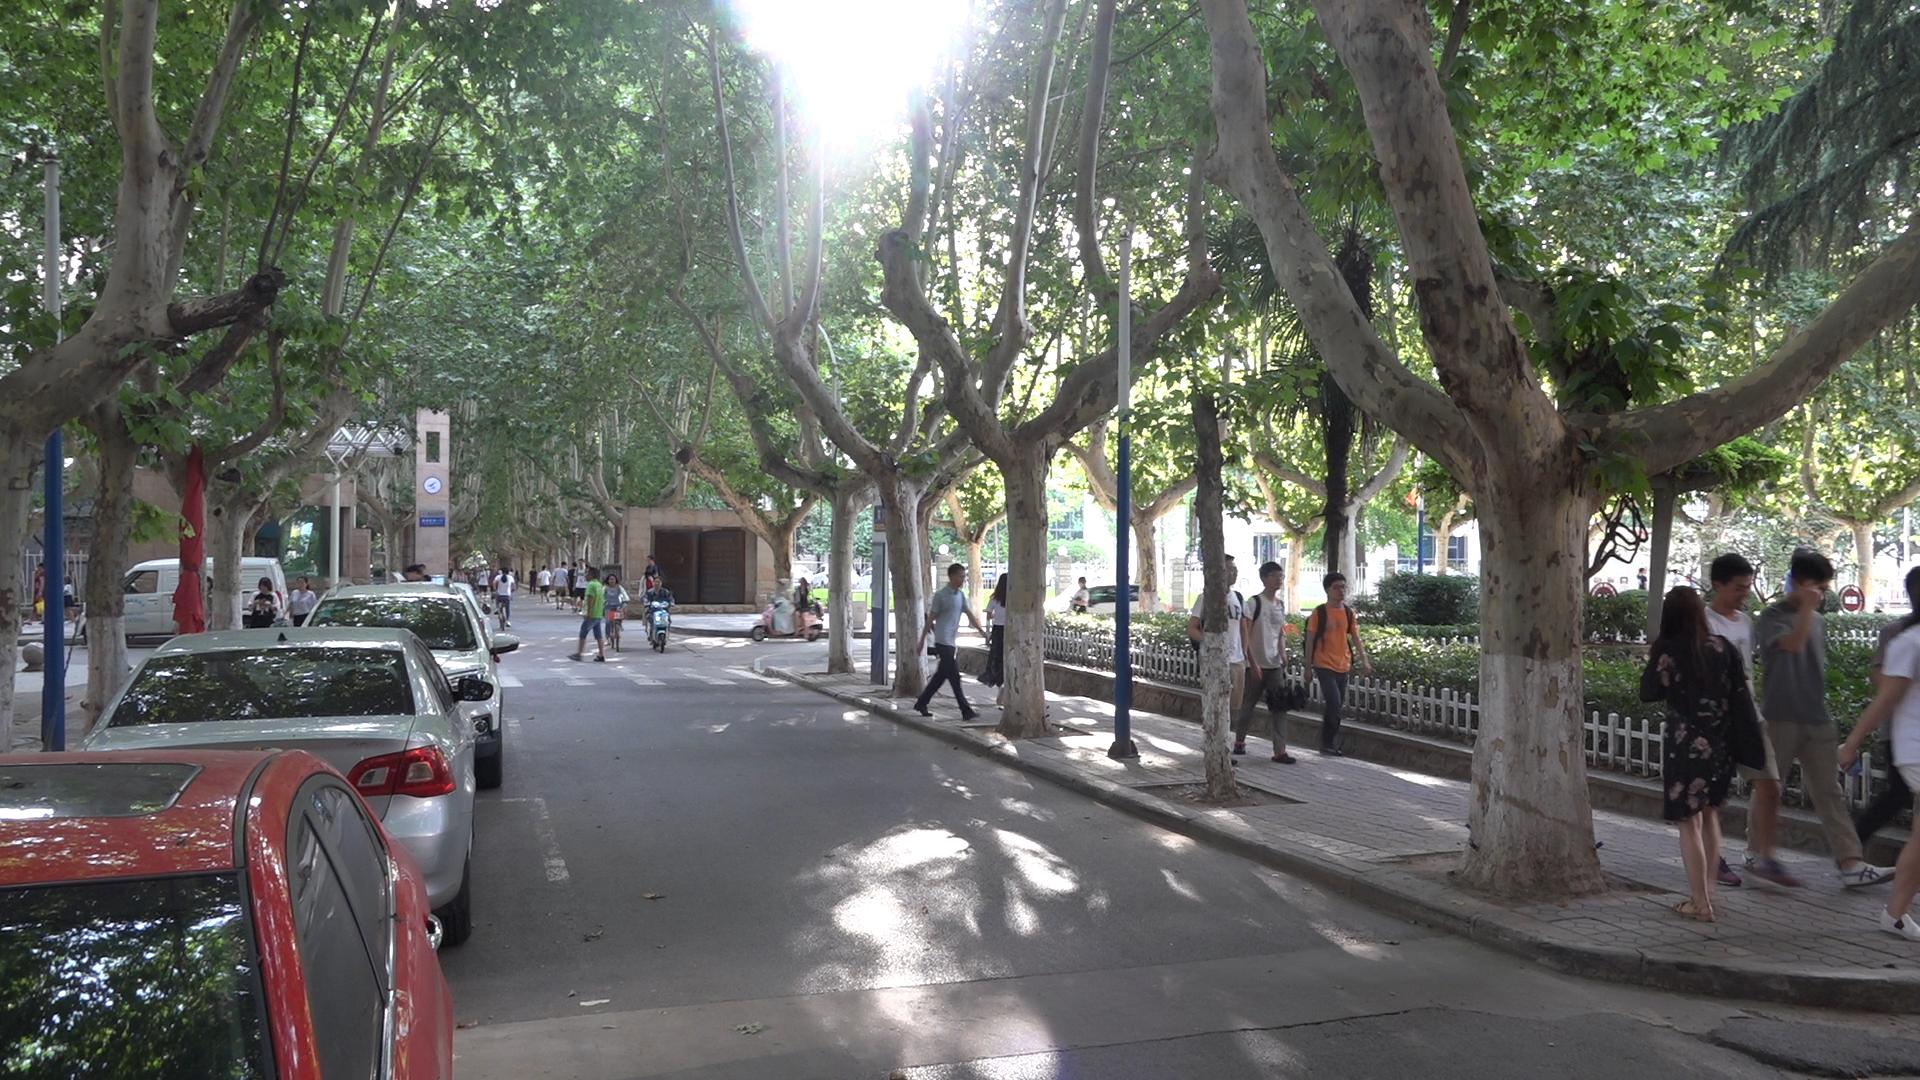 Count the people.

32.